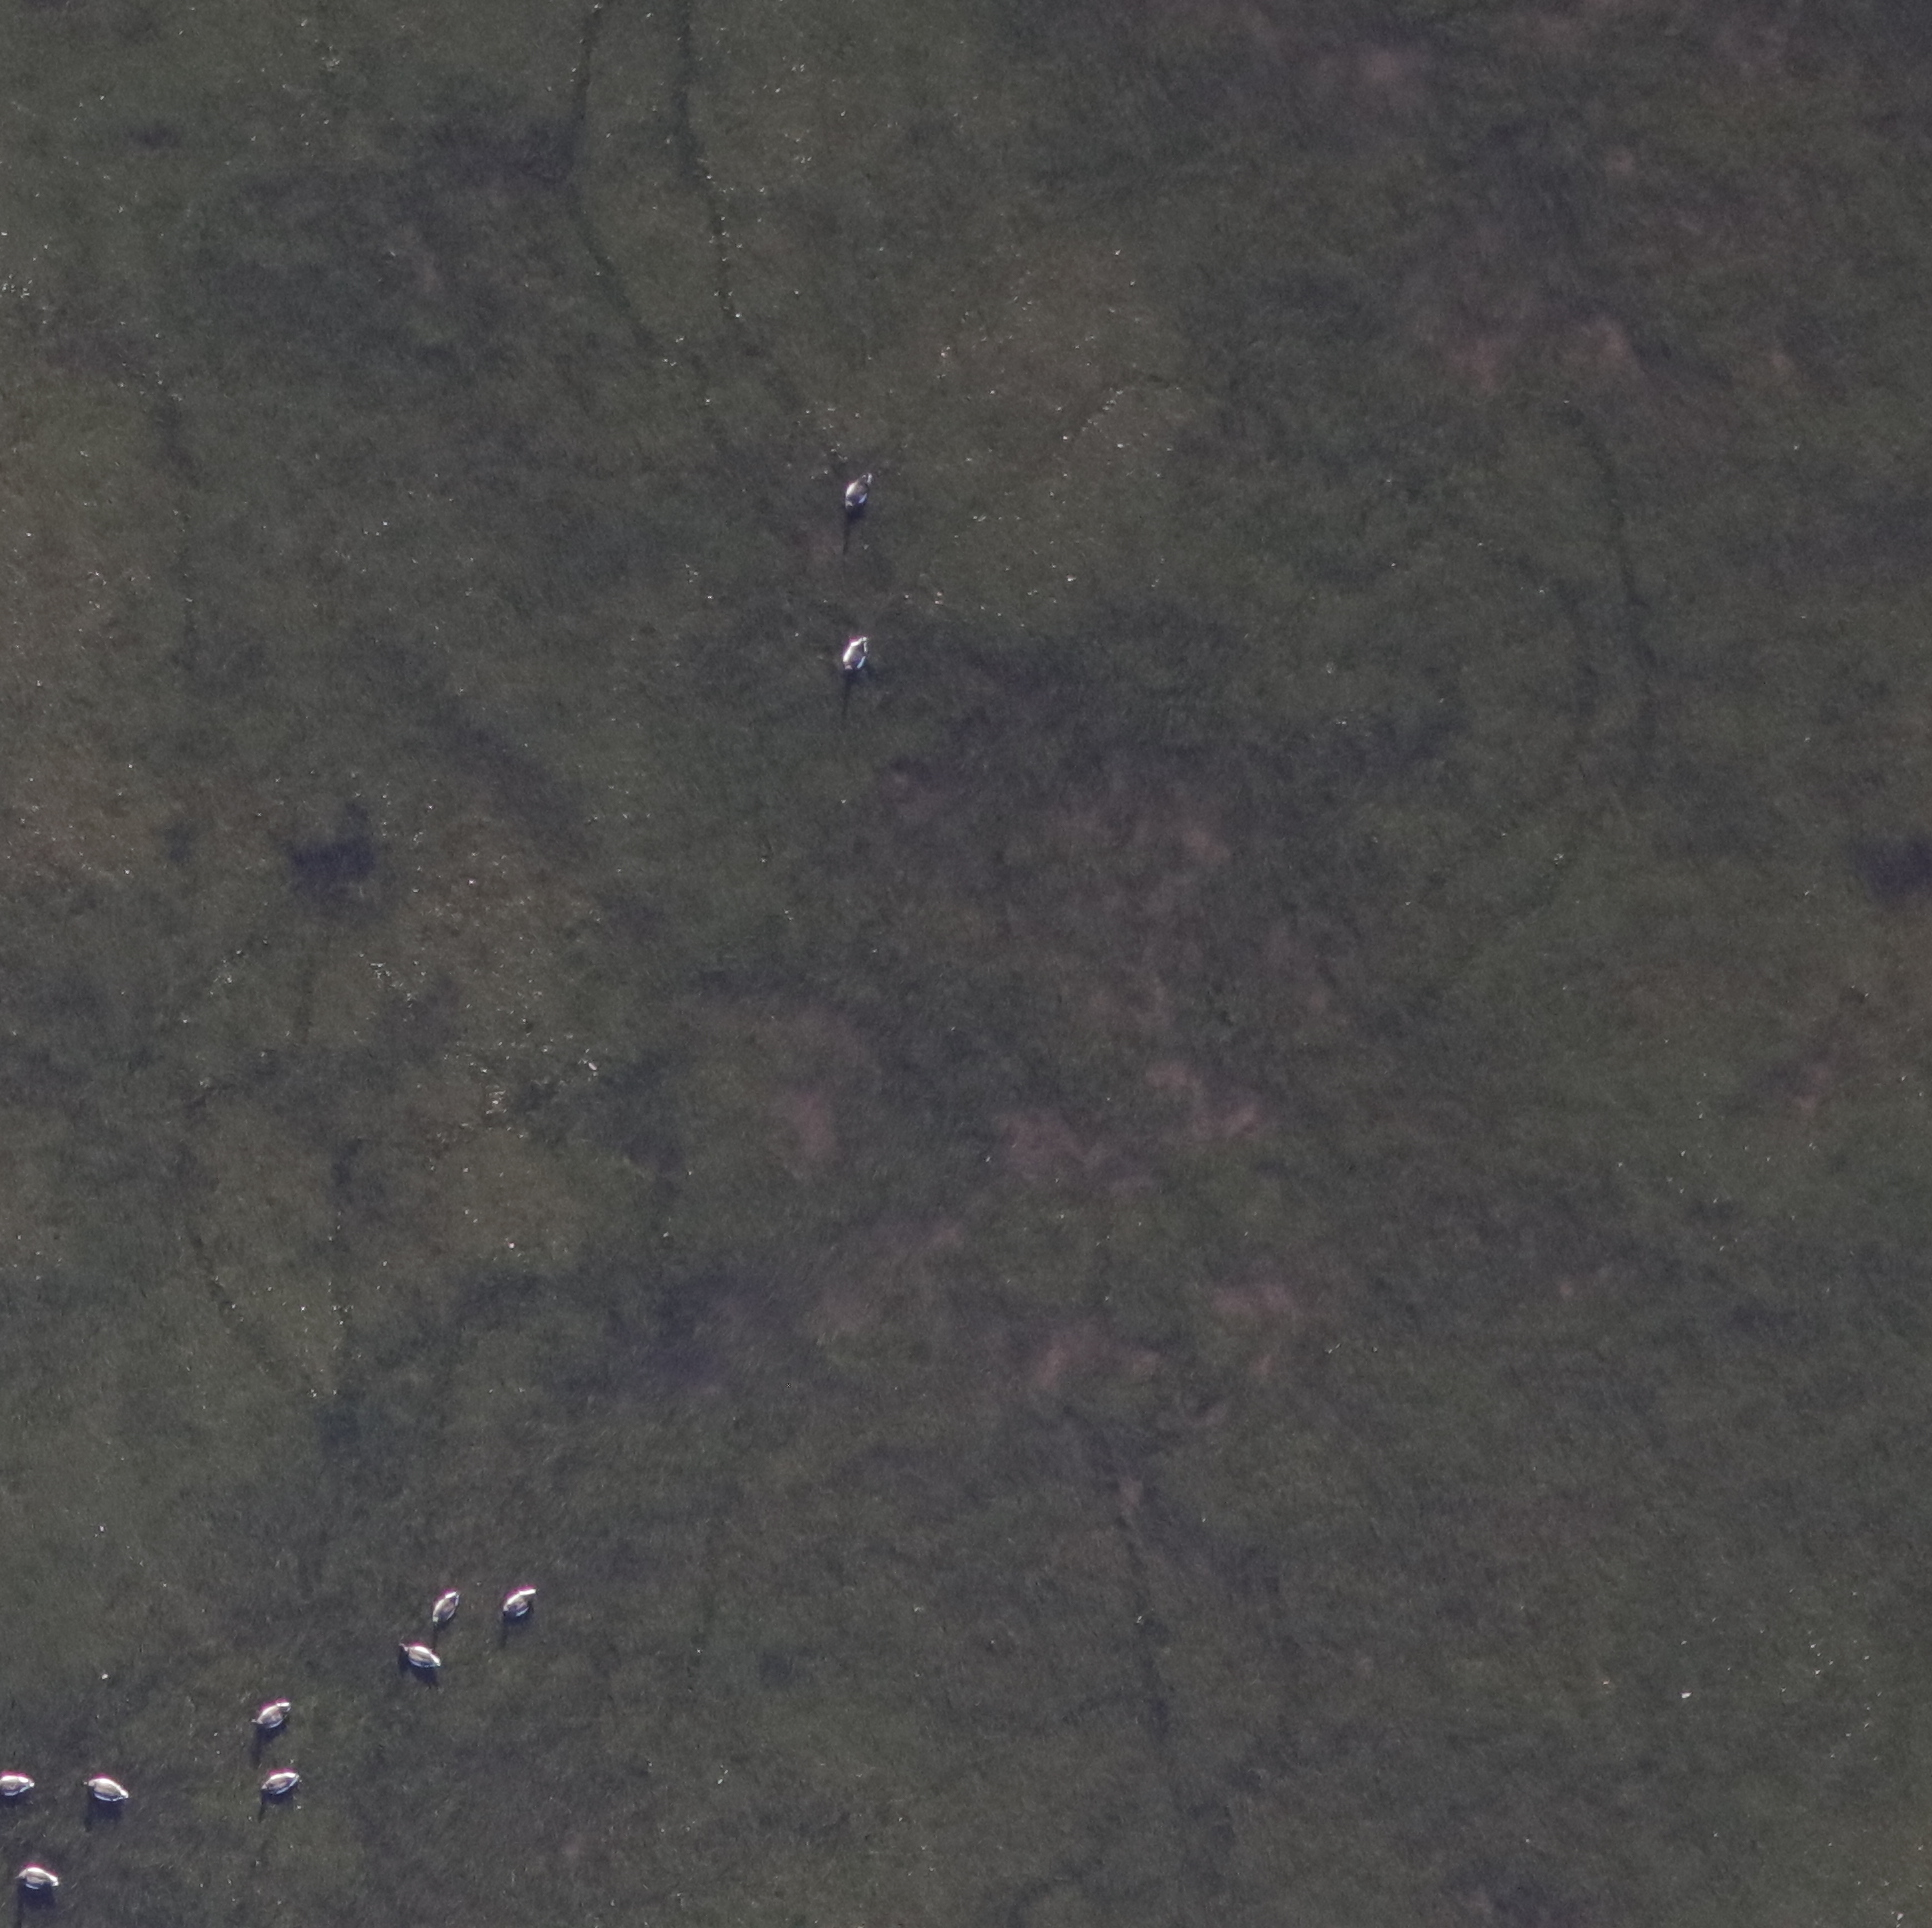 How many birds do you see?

10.